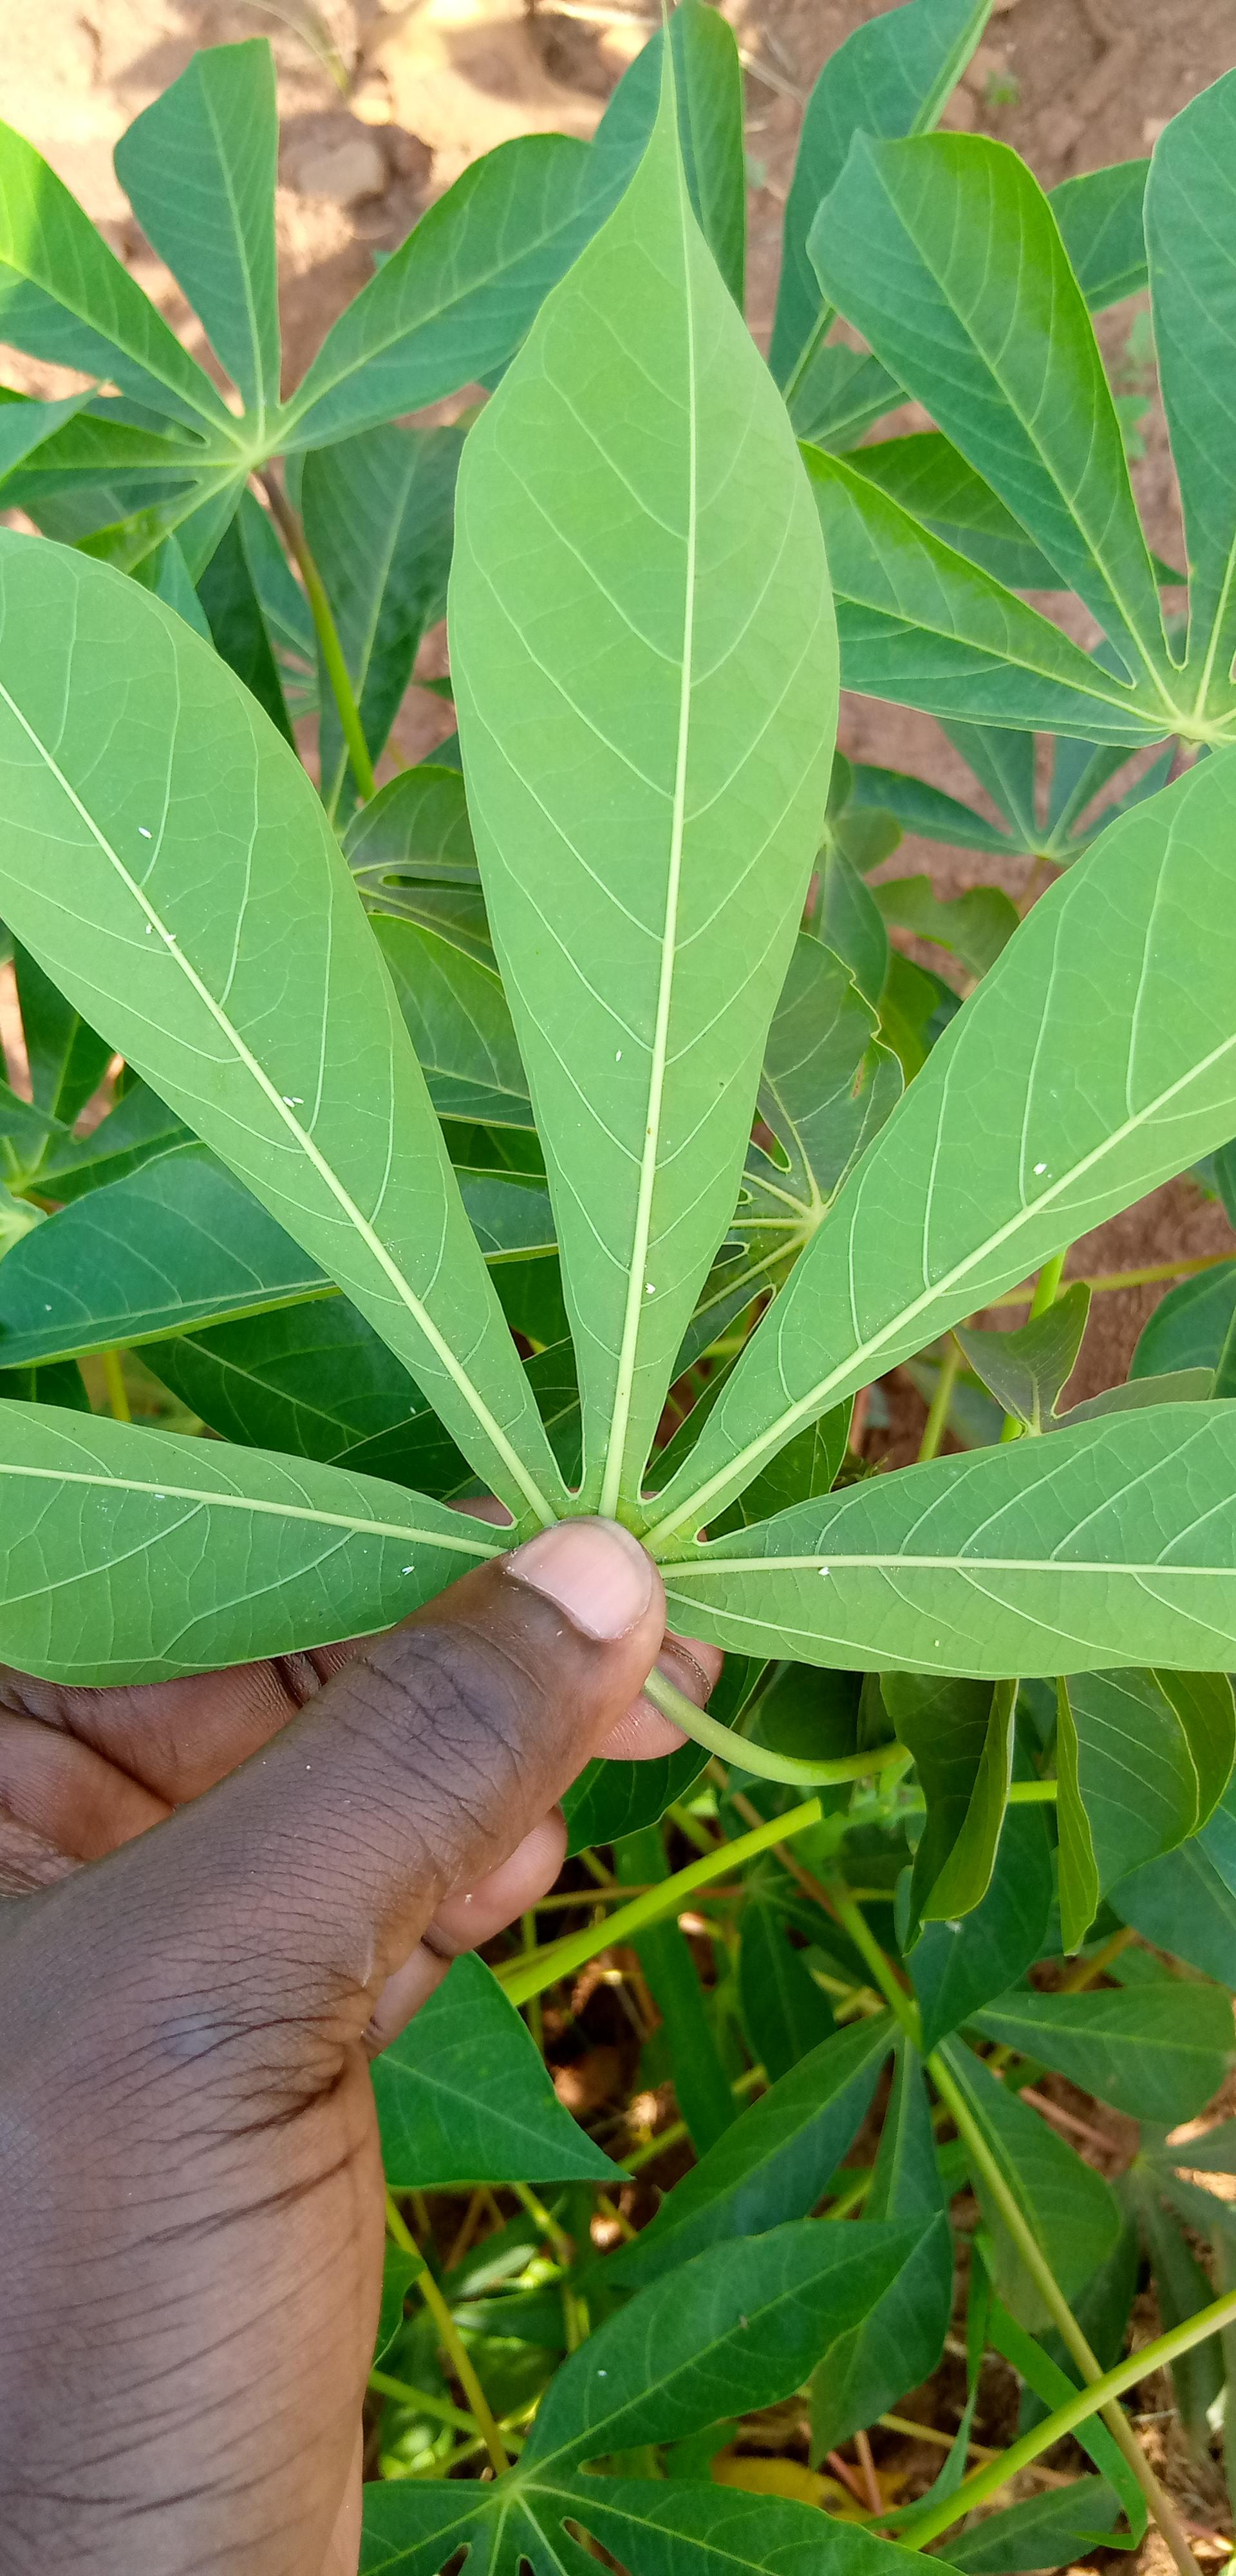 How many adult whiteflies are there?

12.